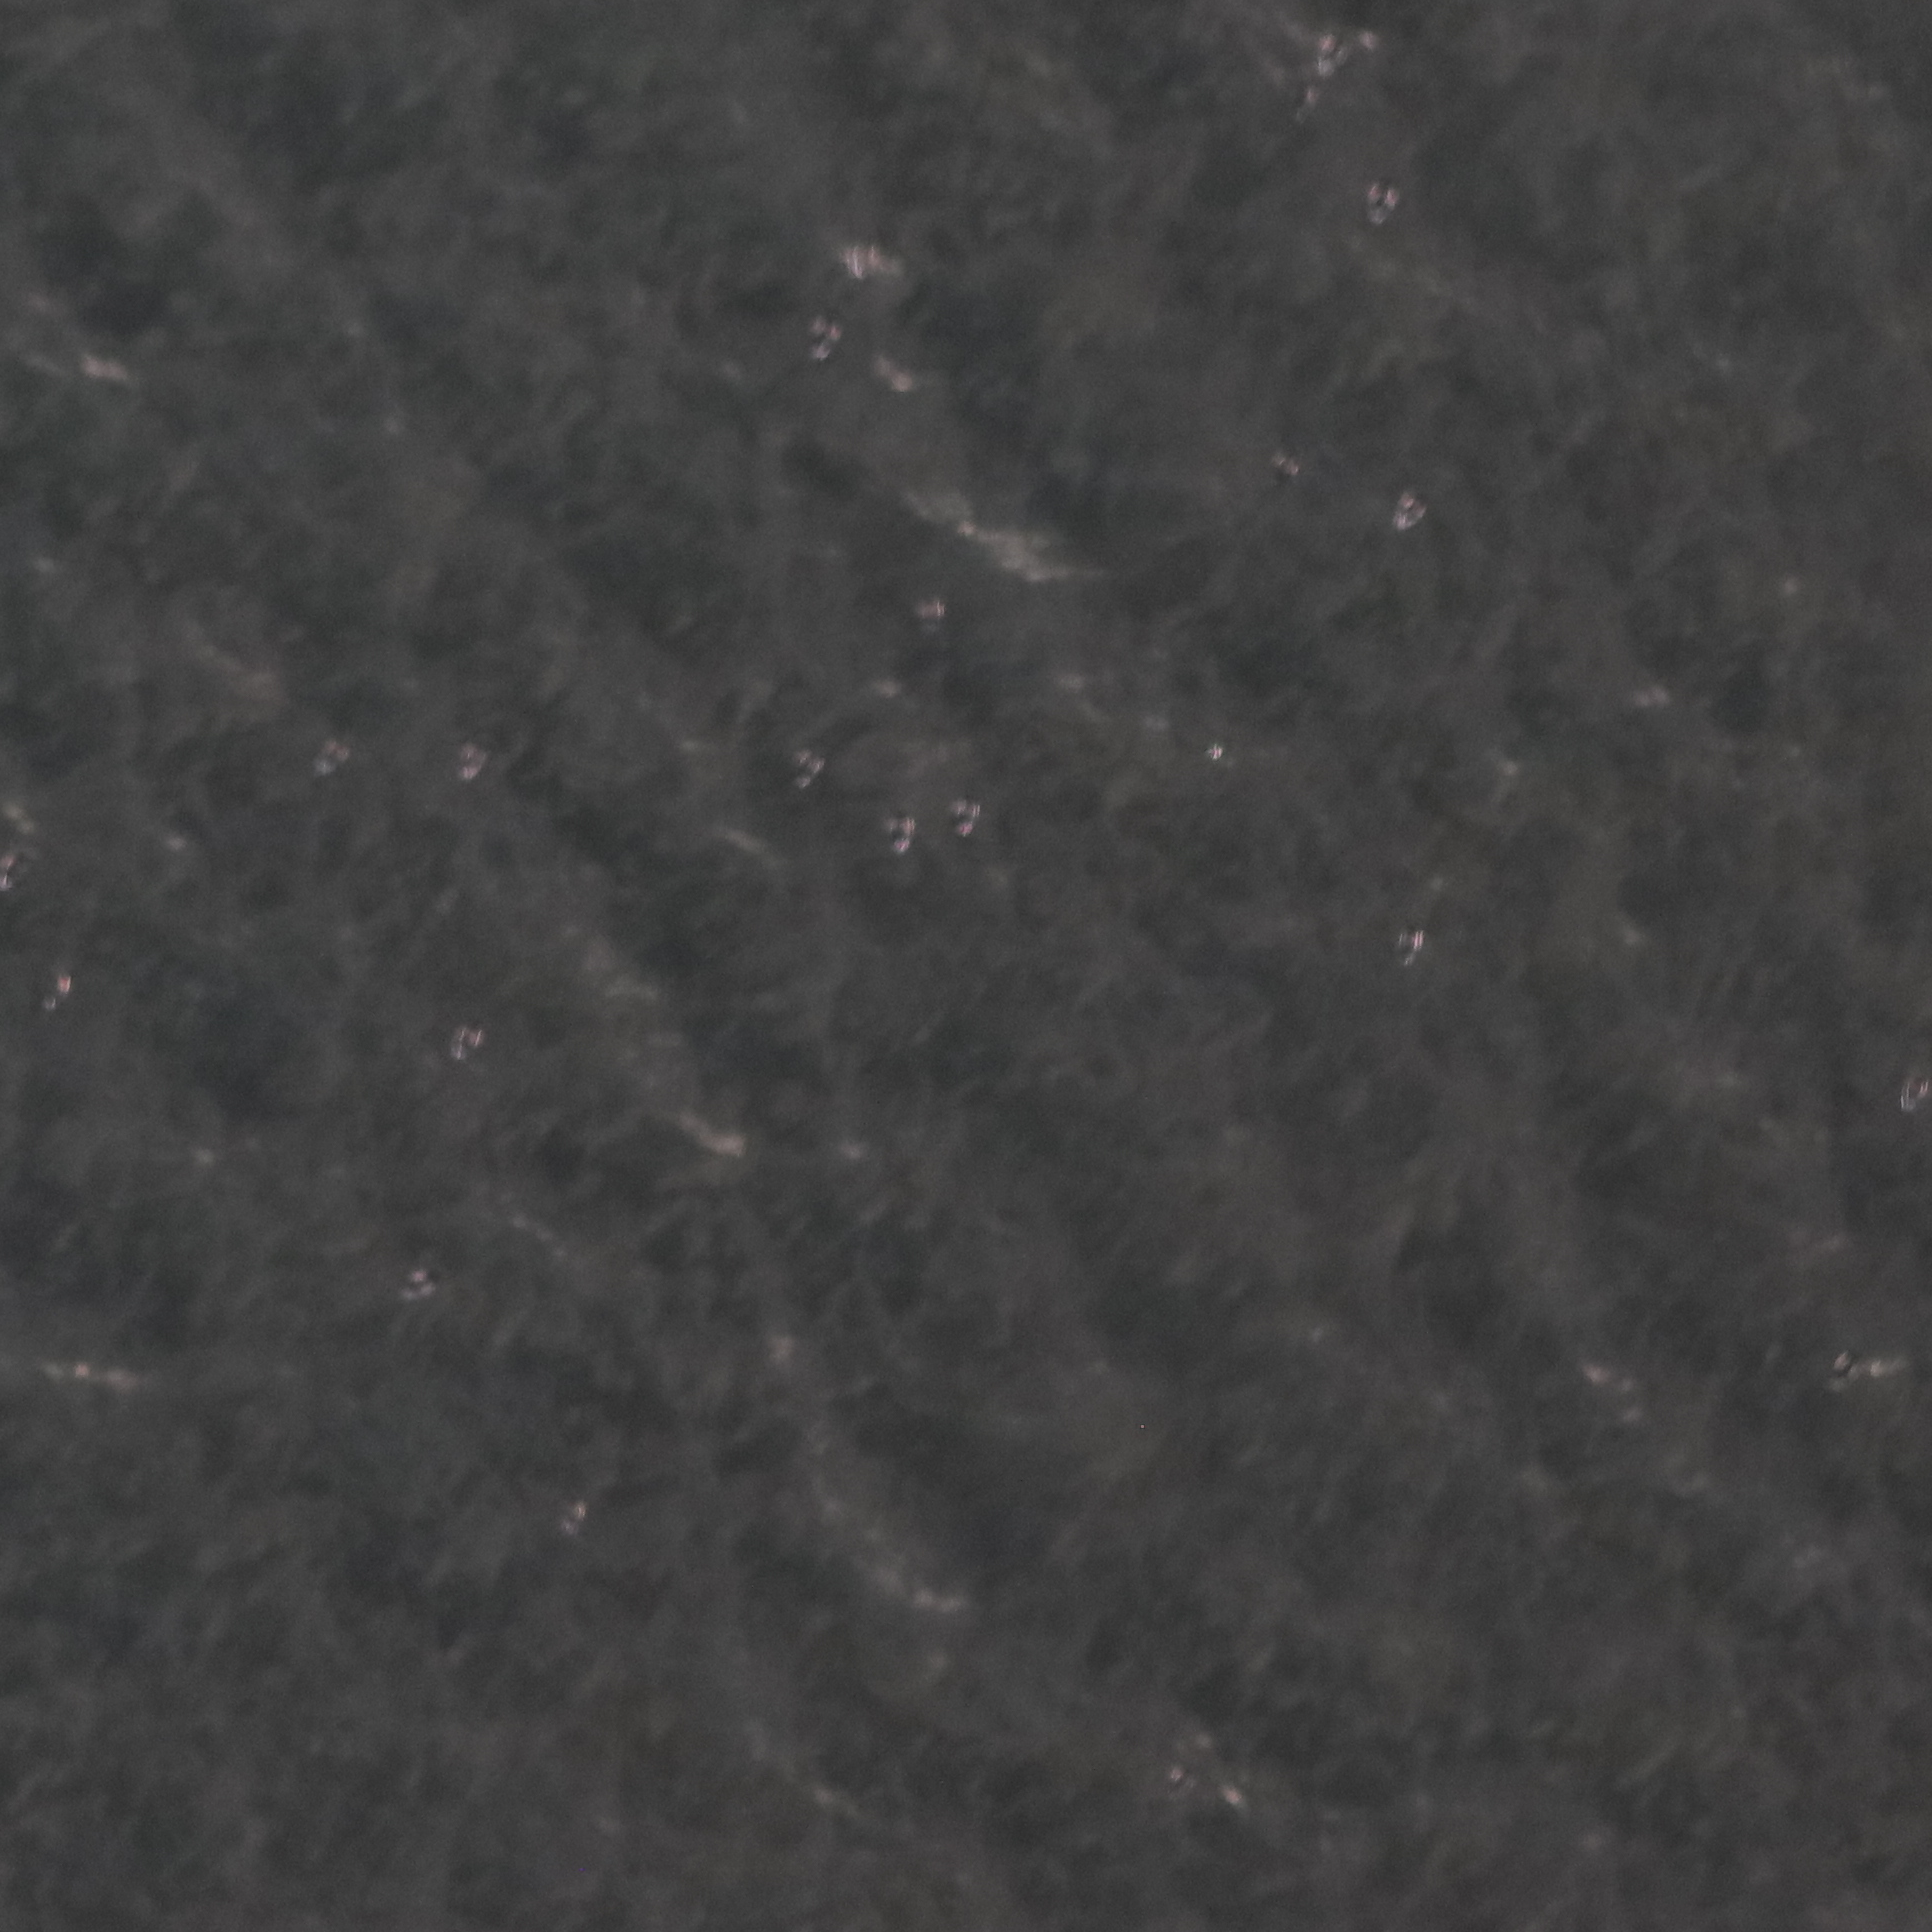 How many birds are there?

22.